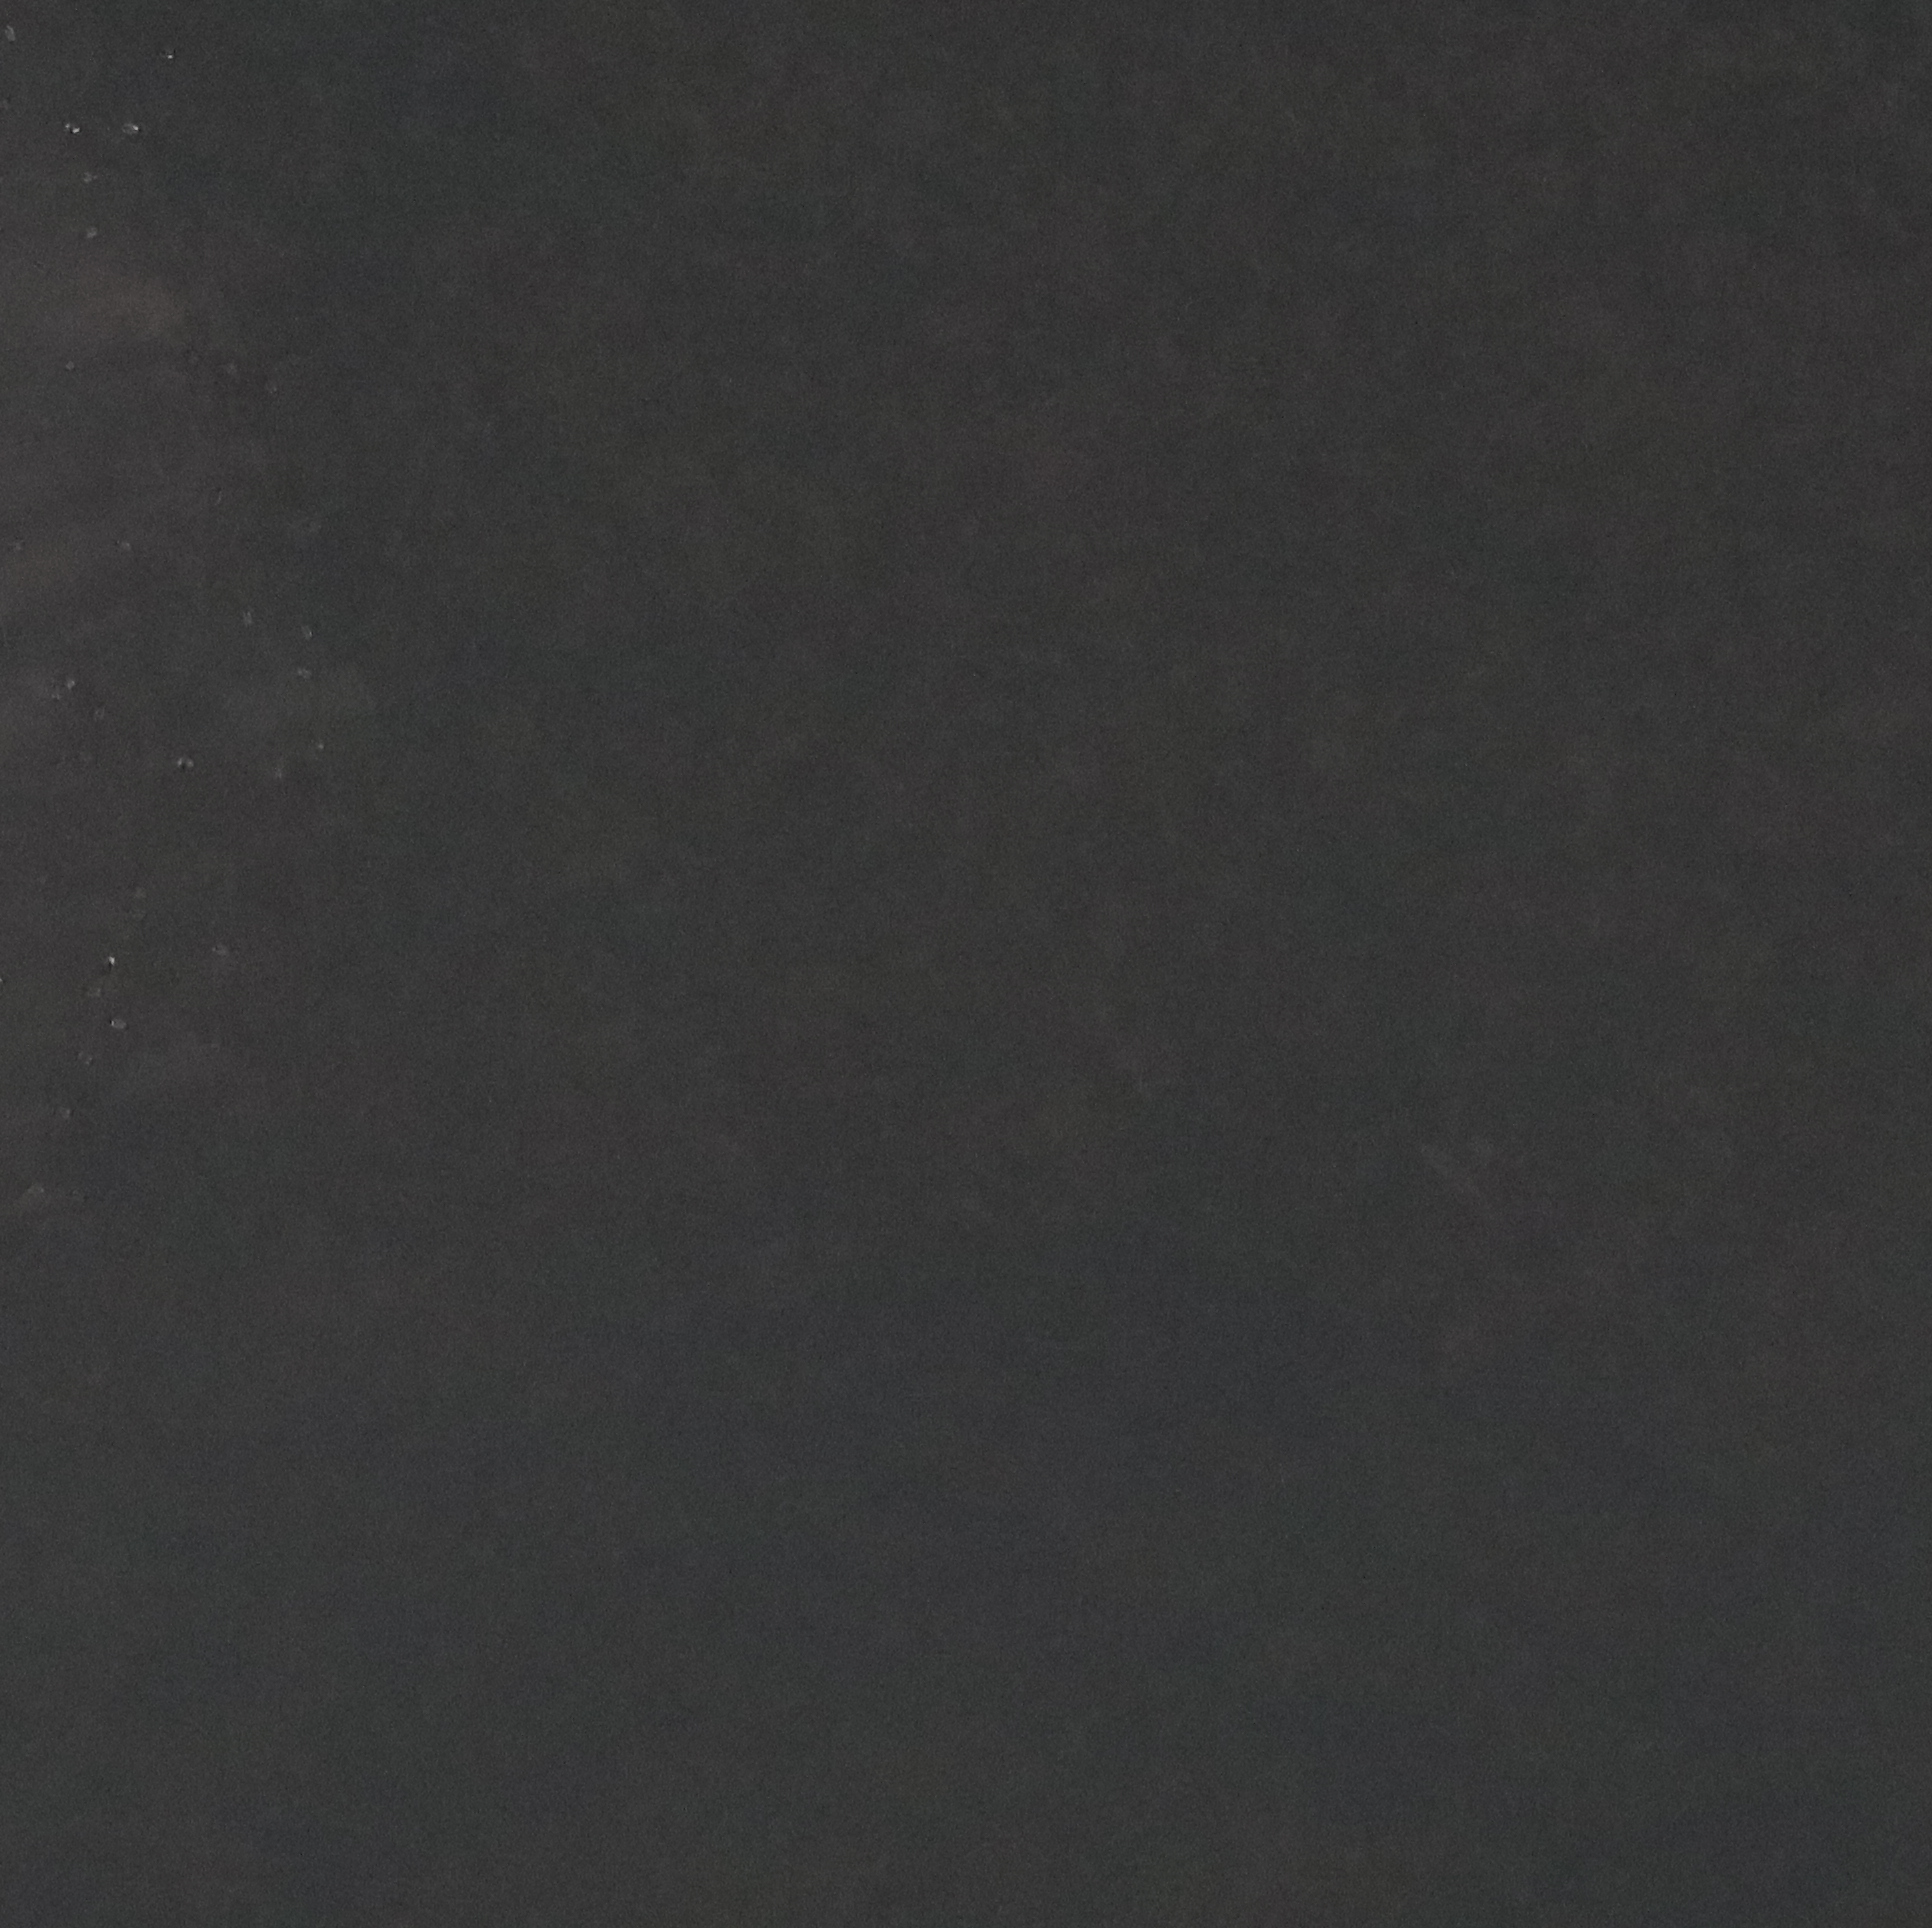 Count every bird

34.